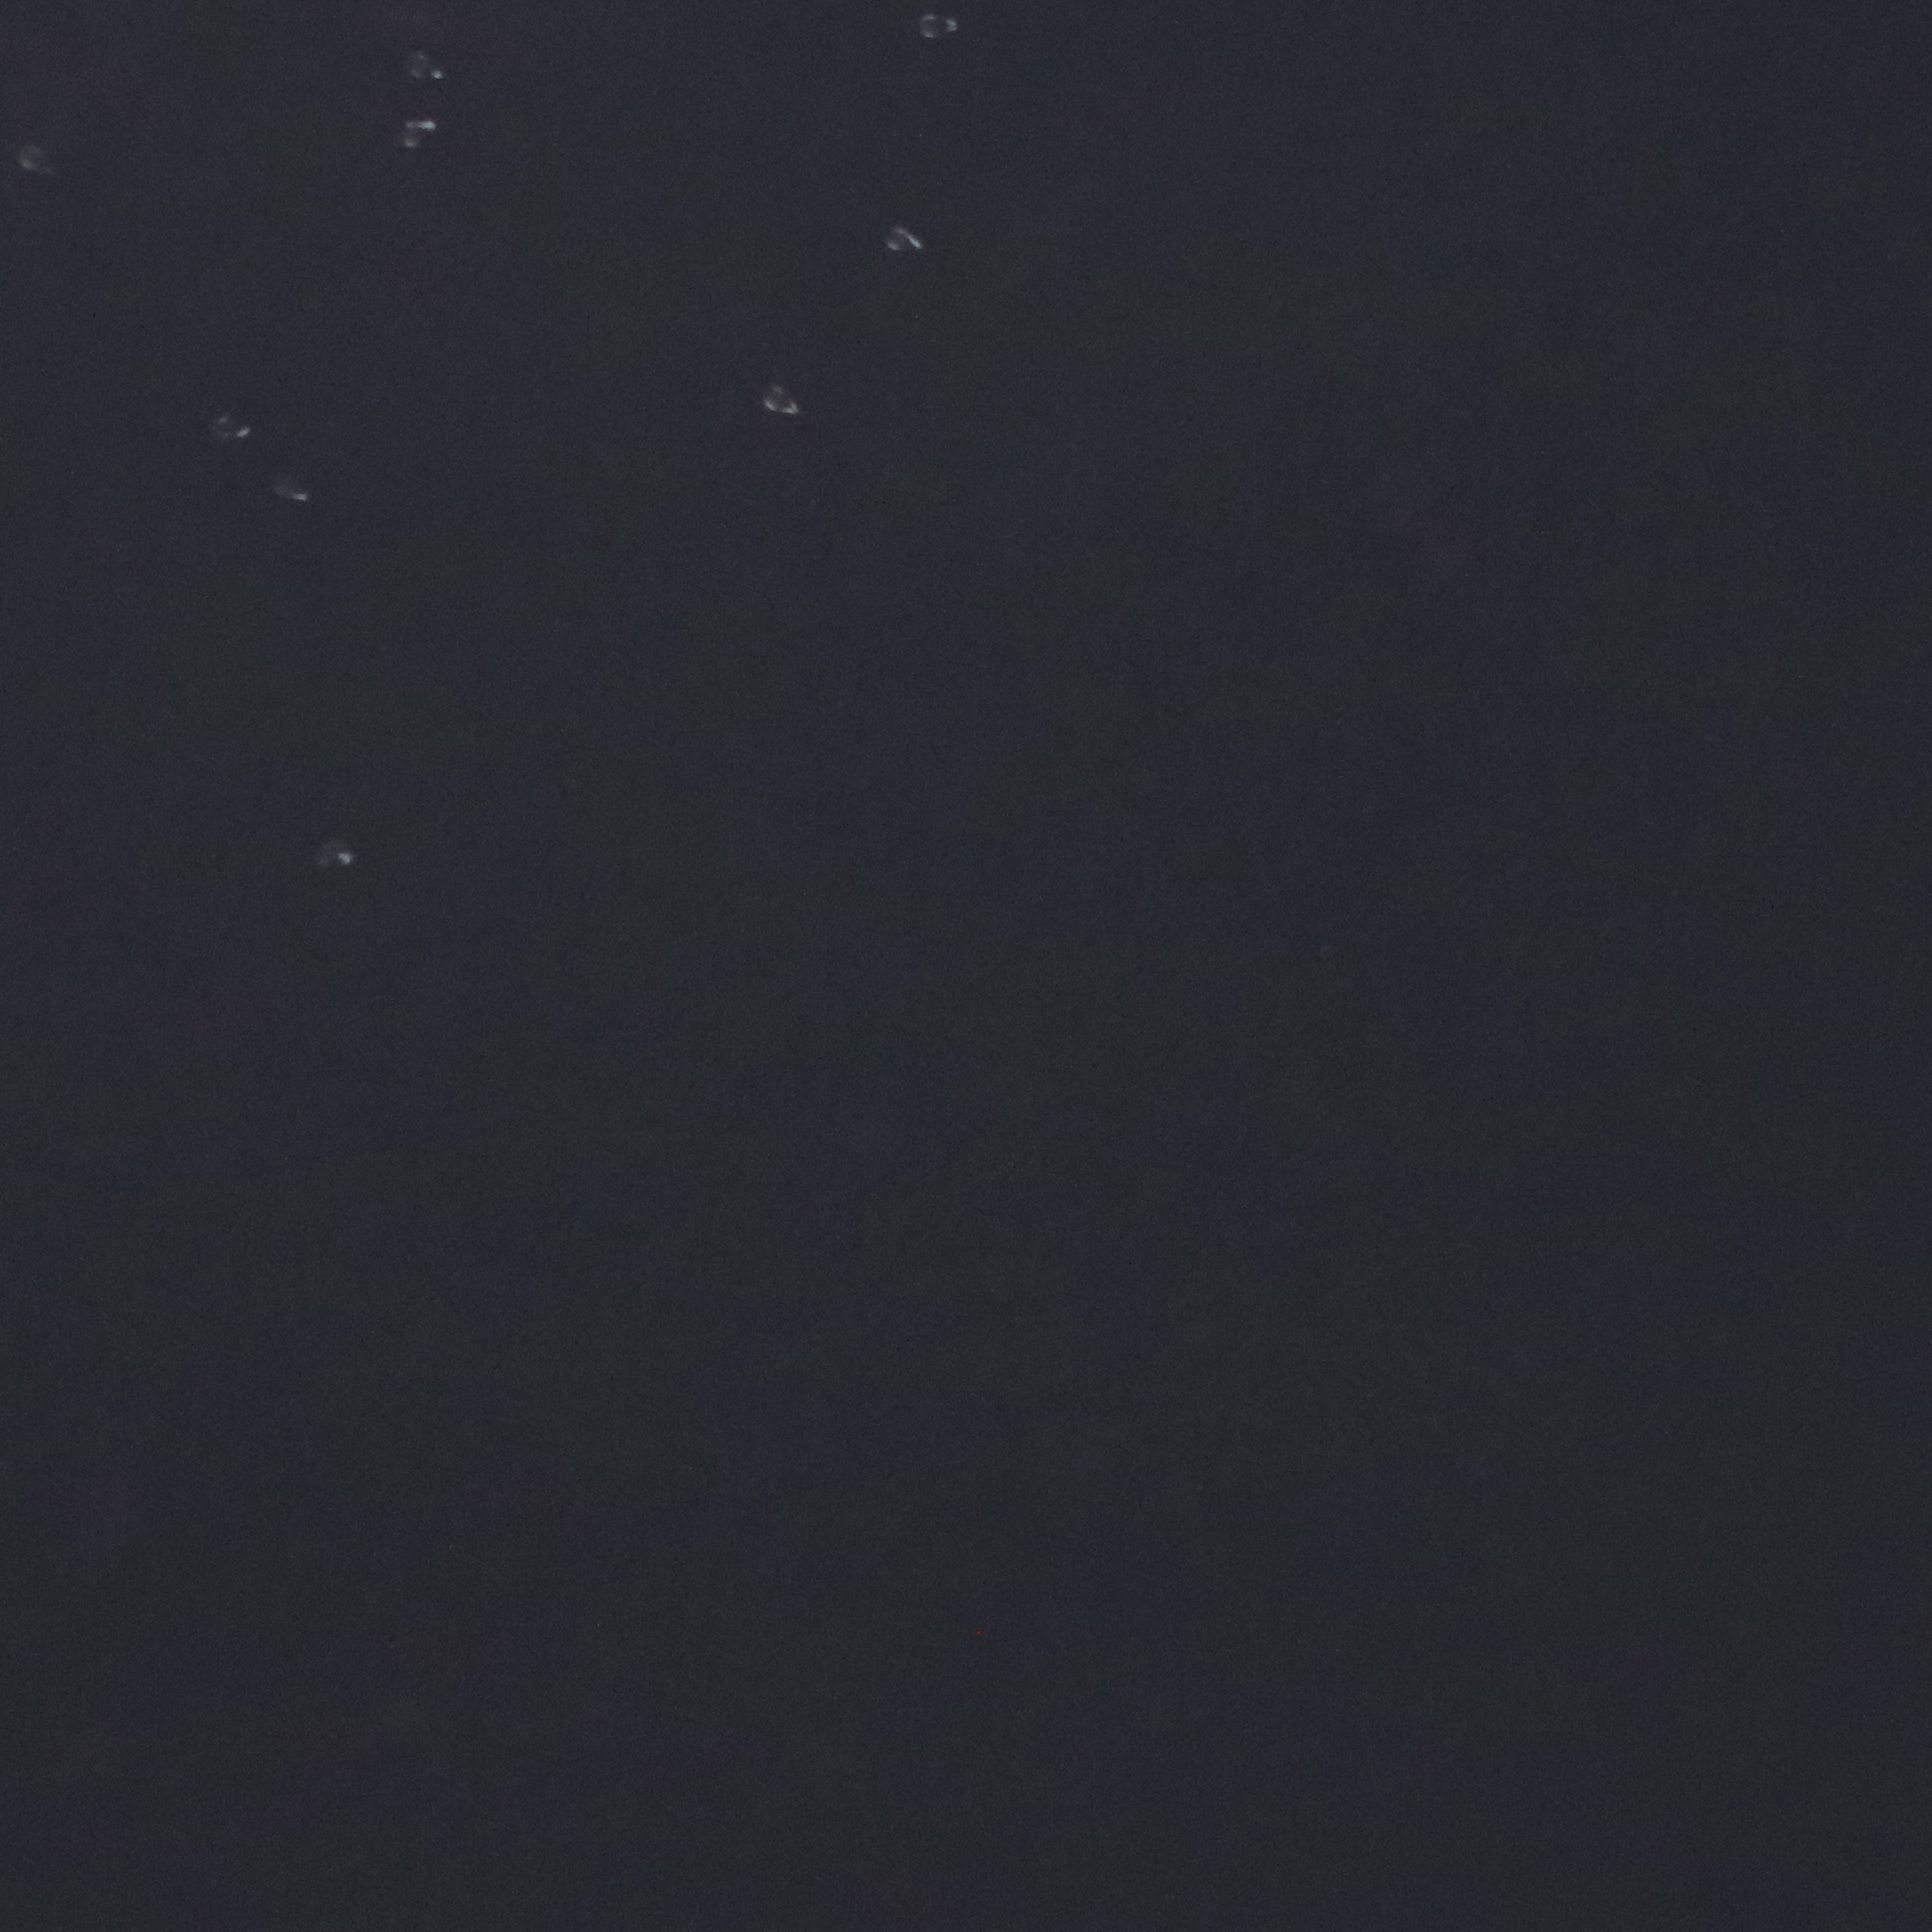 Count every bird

9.